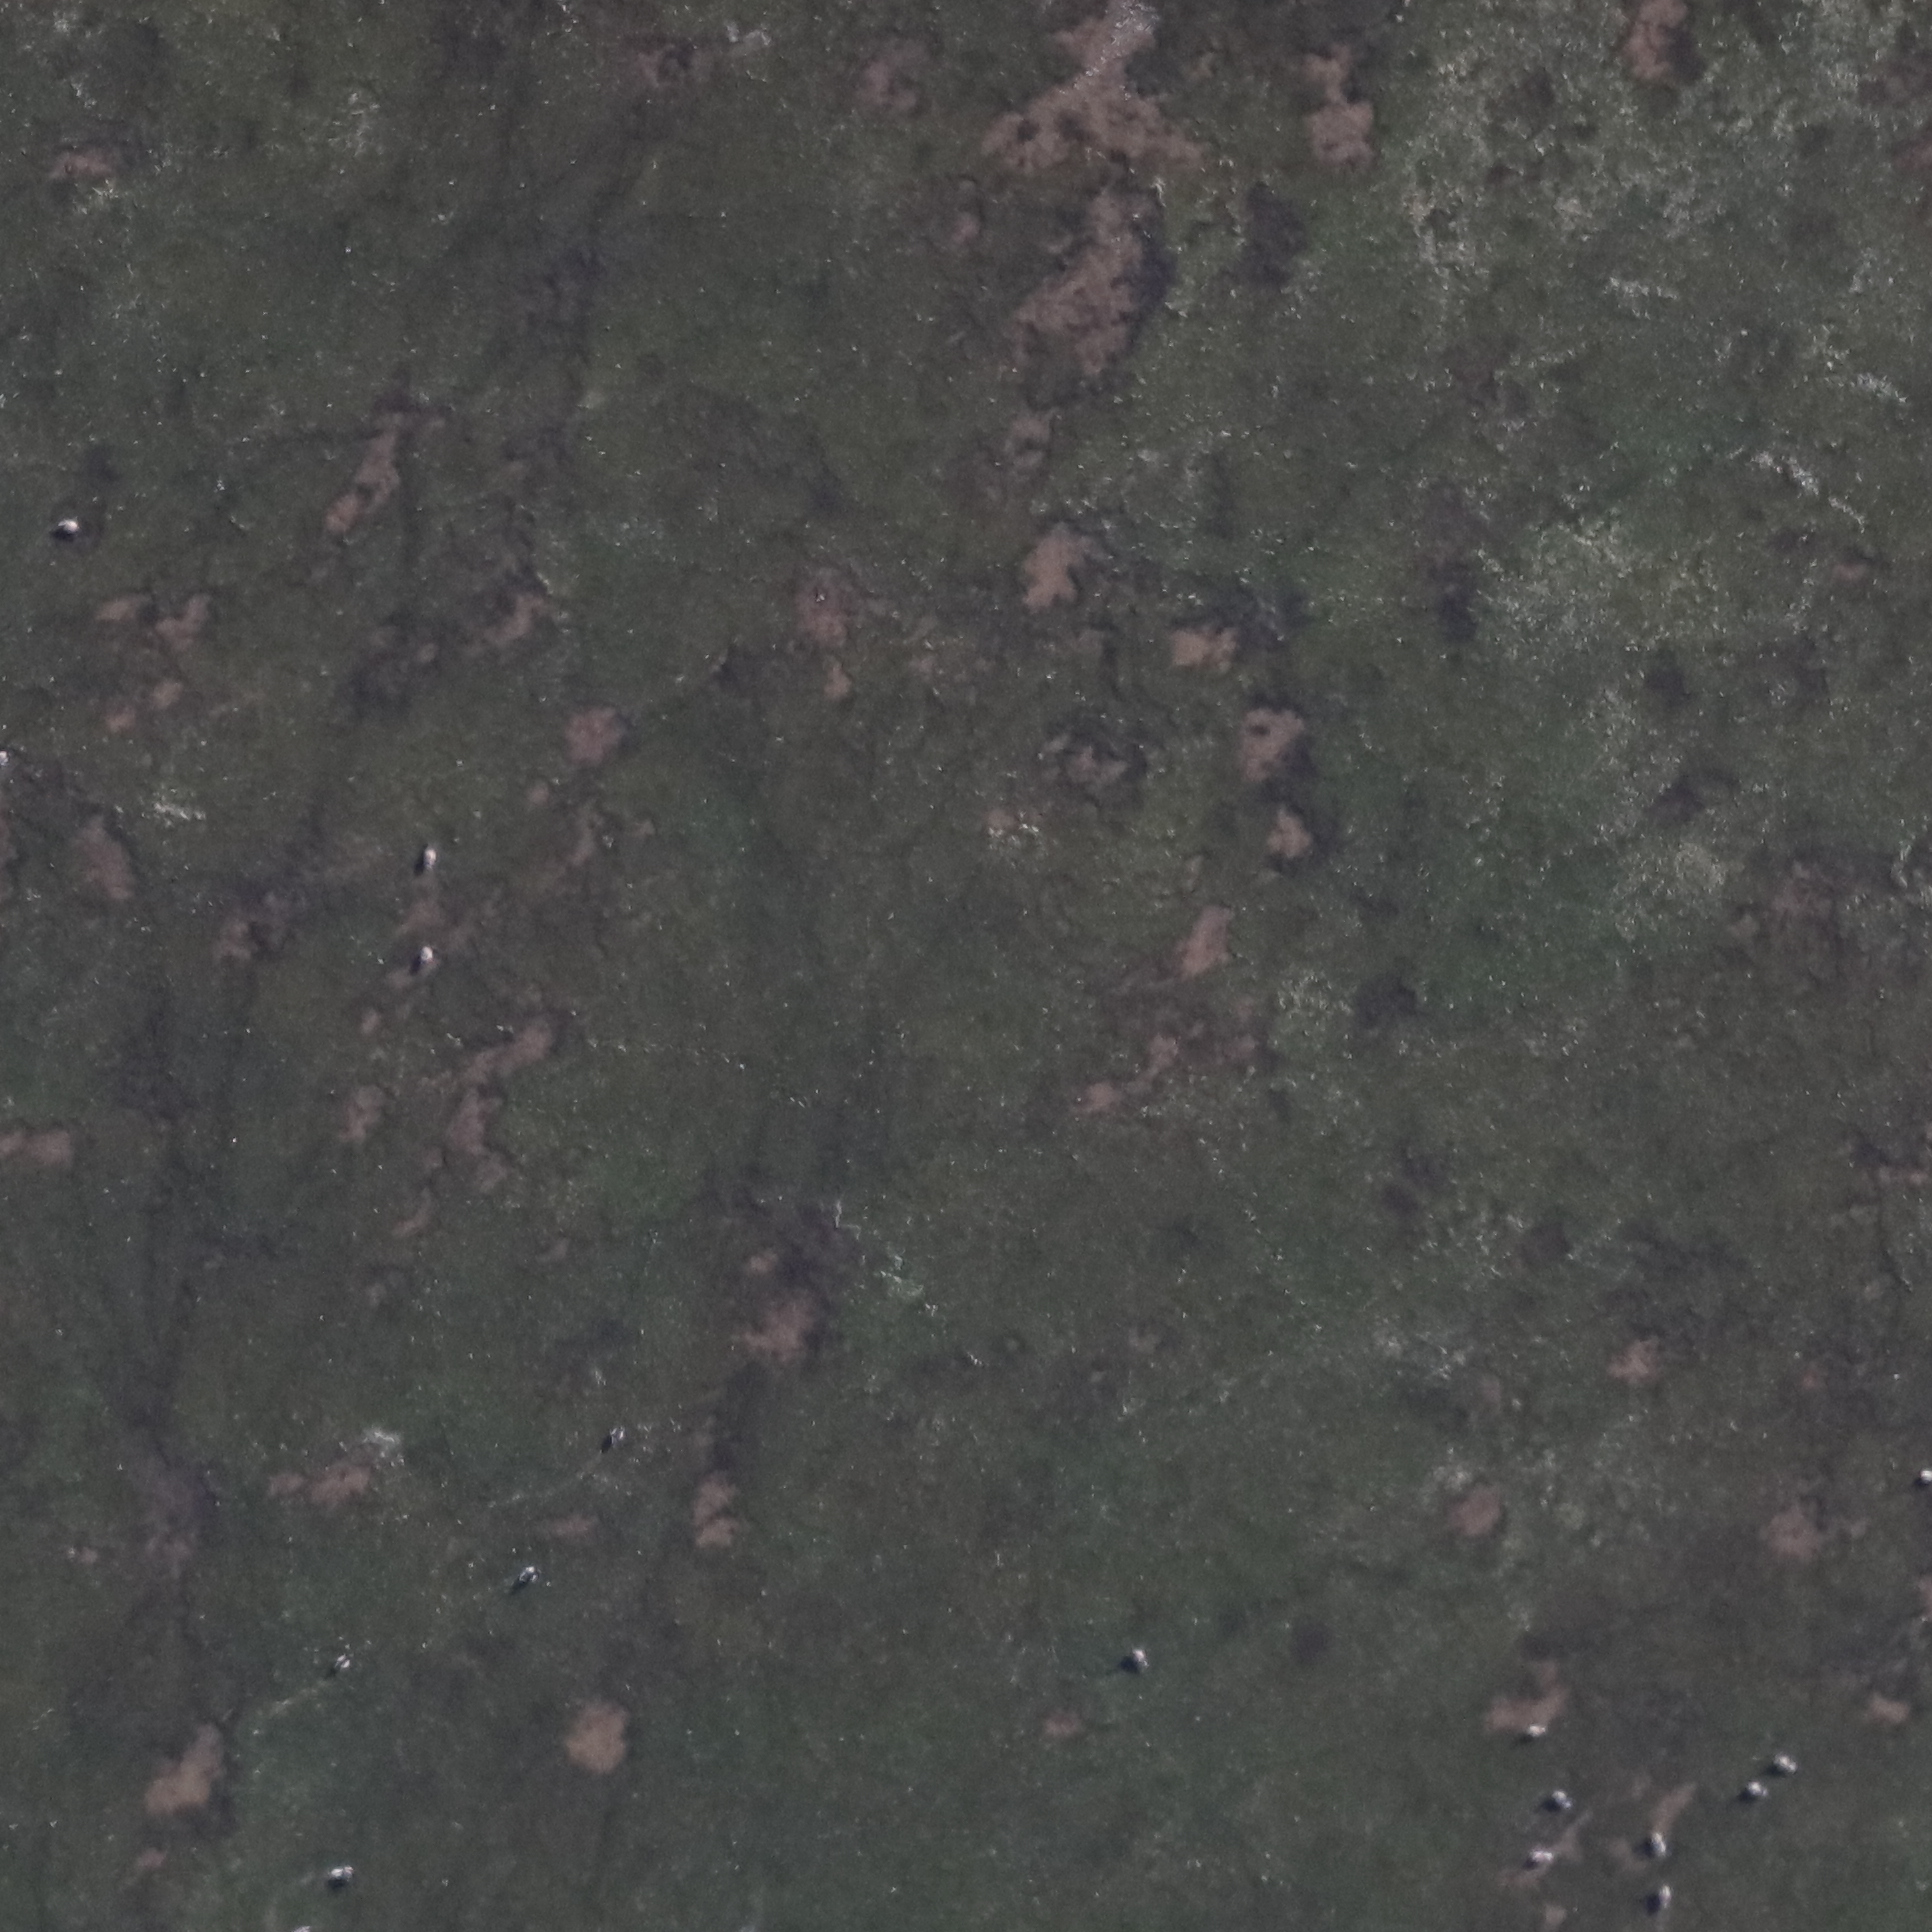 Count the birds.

16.